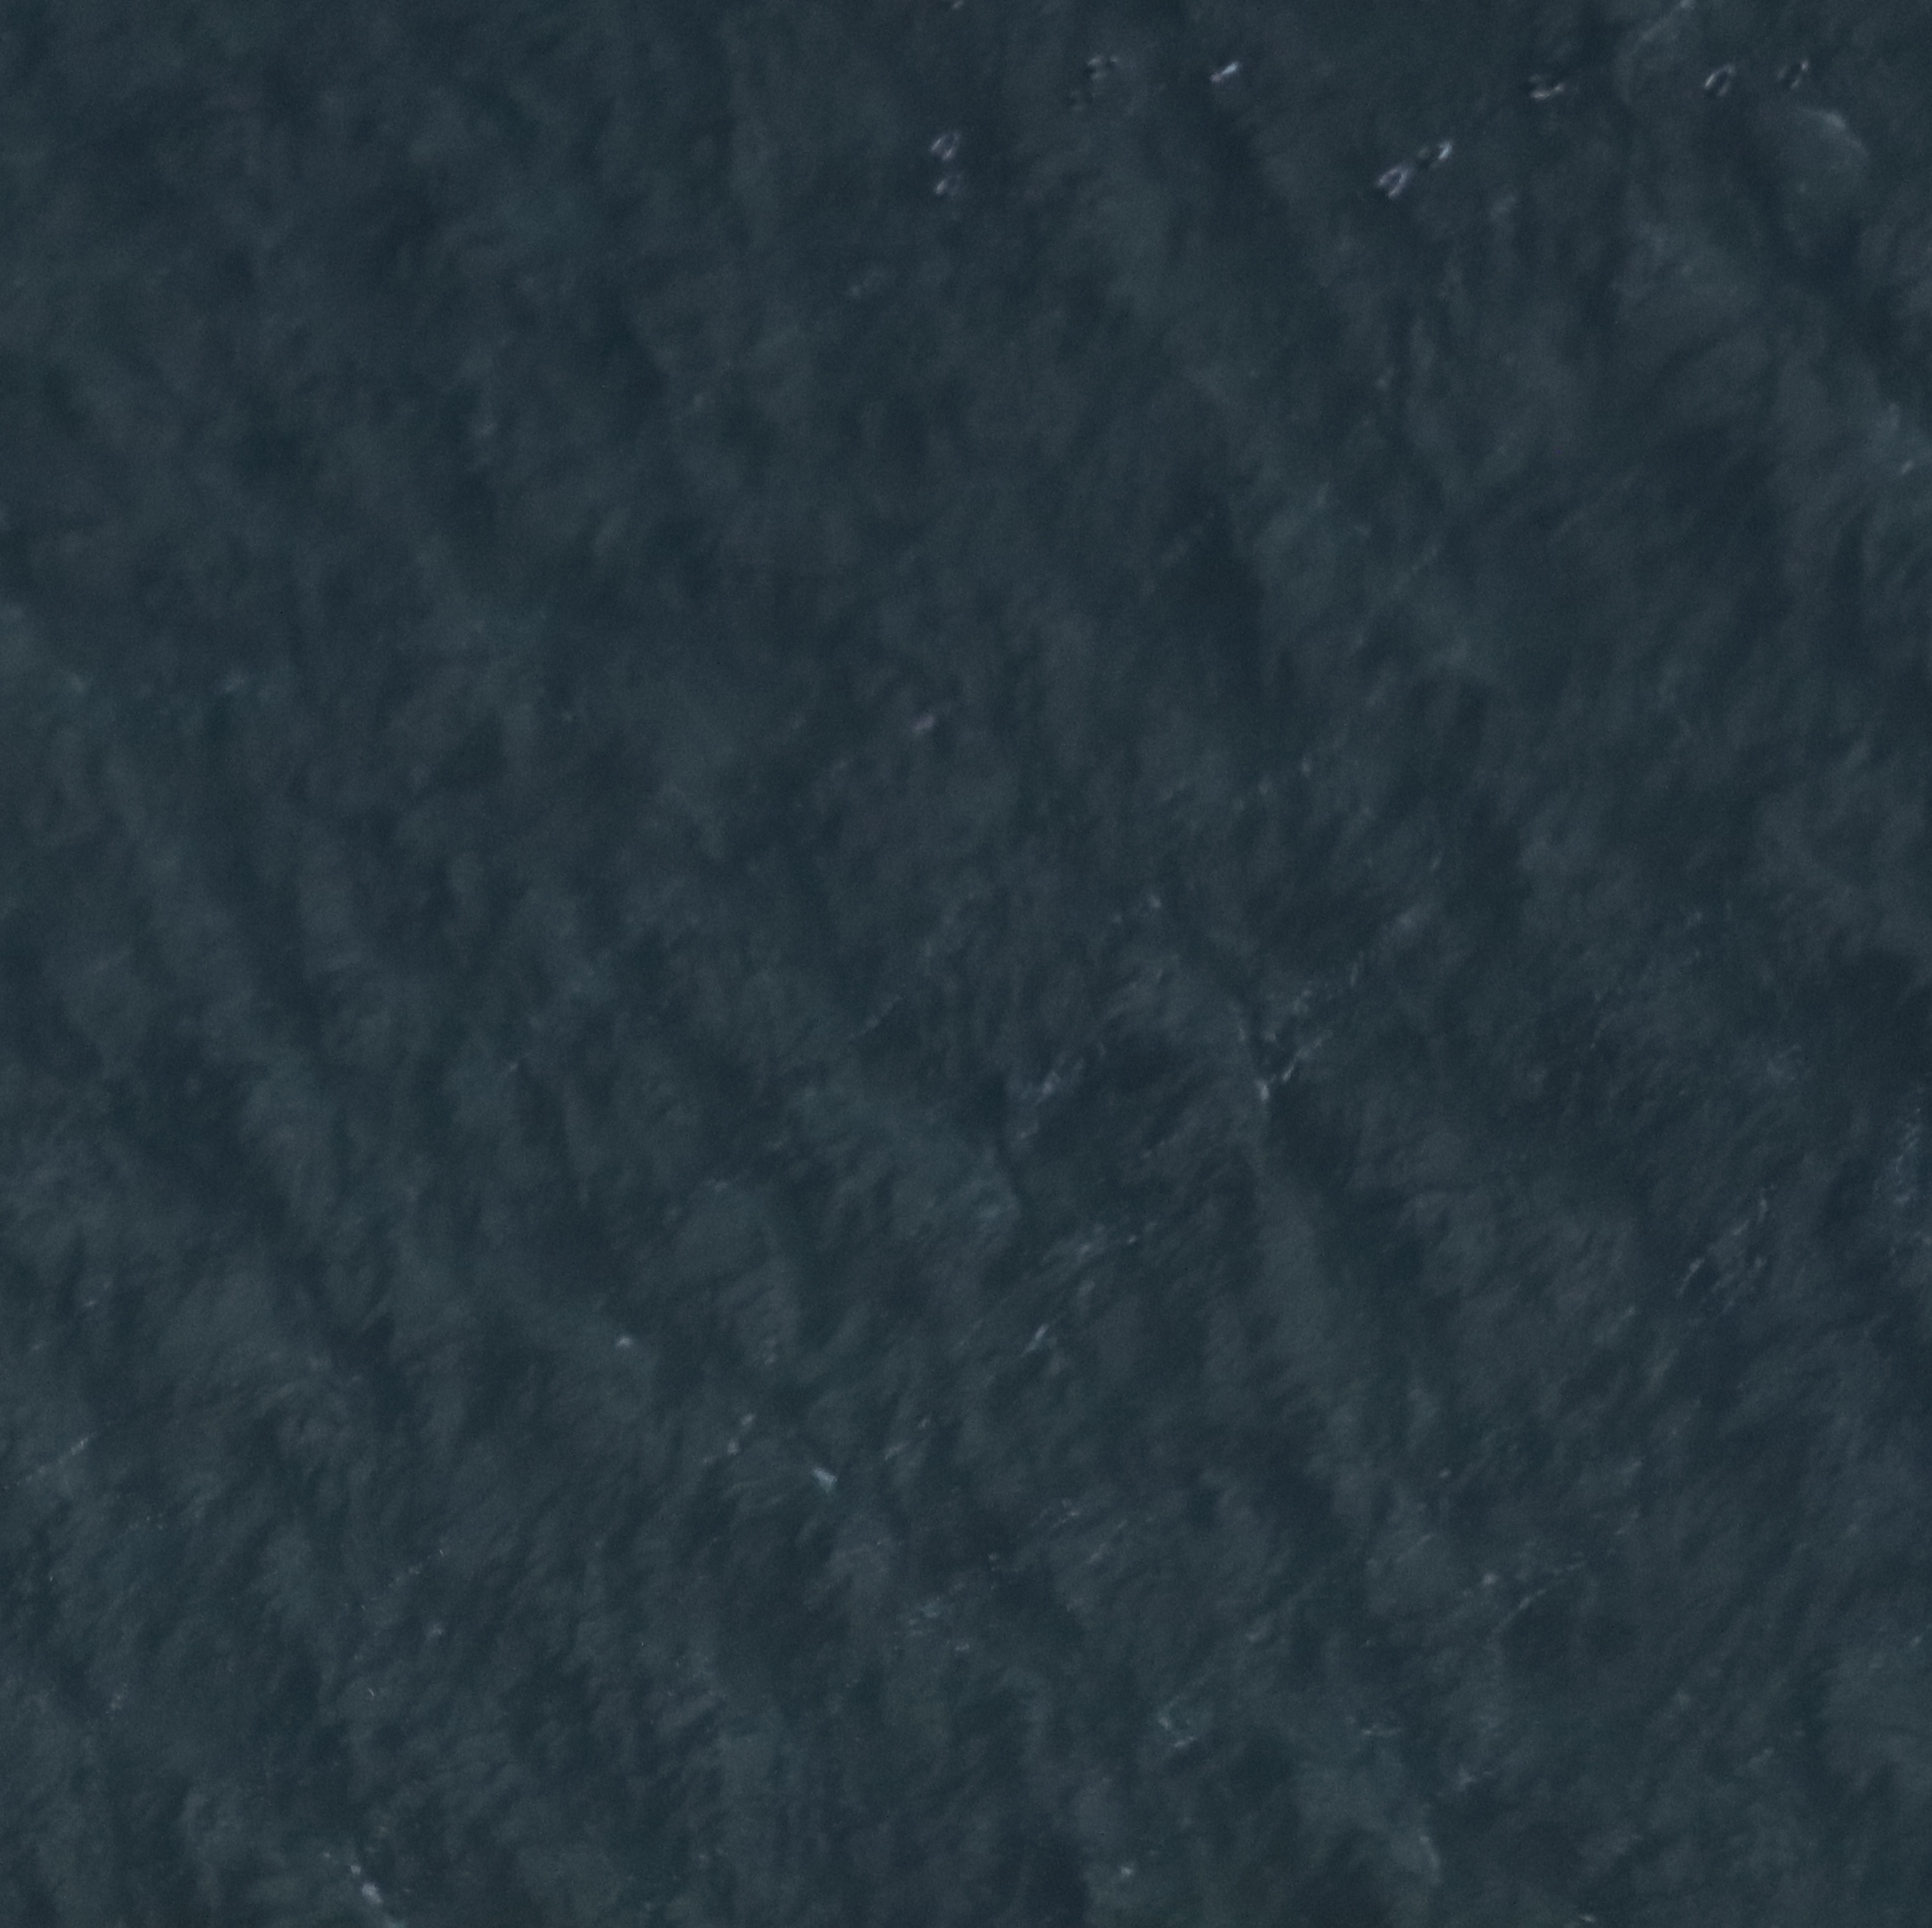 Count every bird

10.